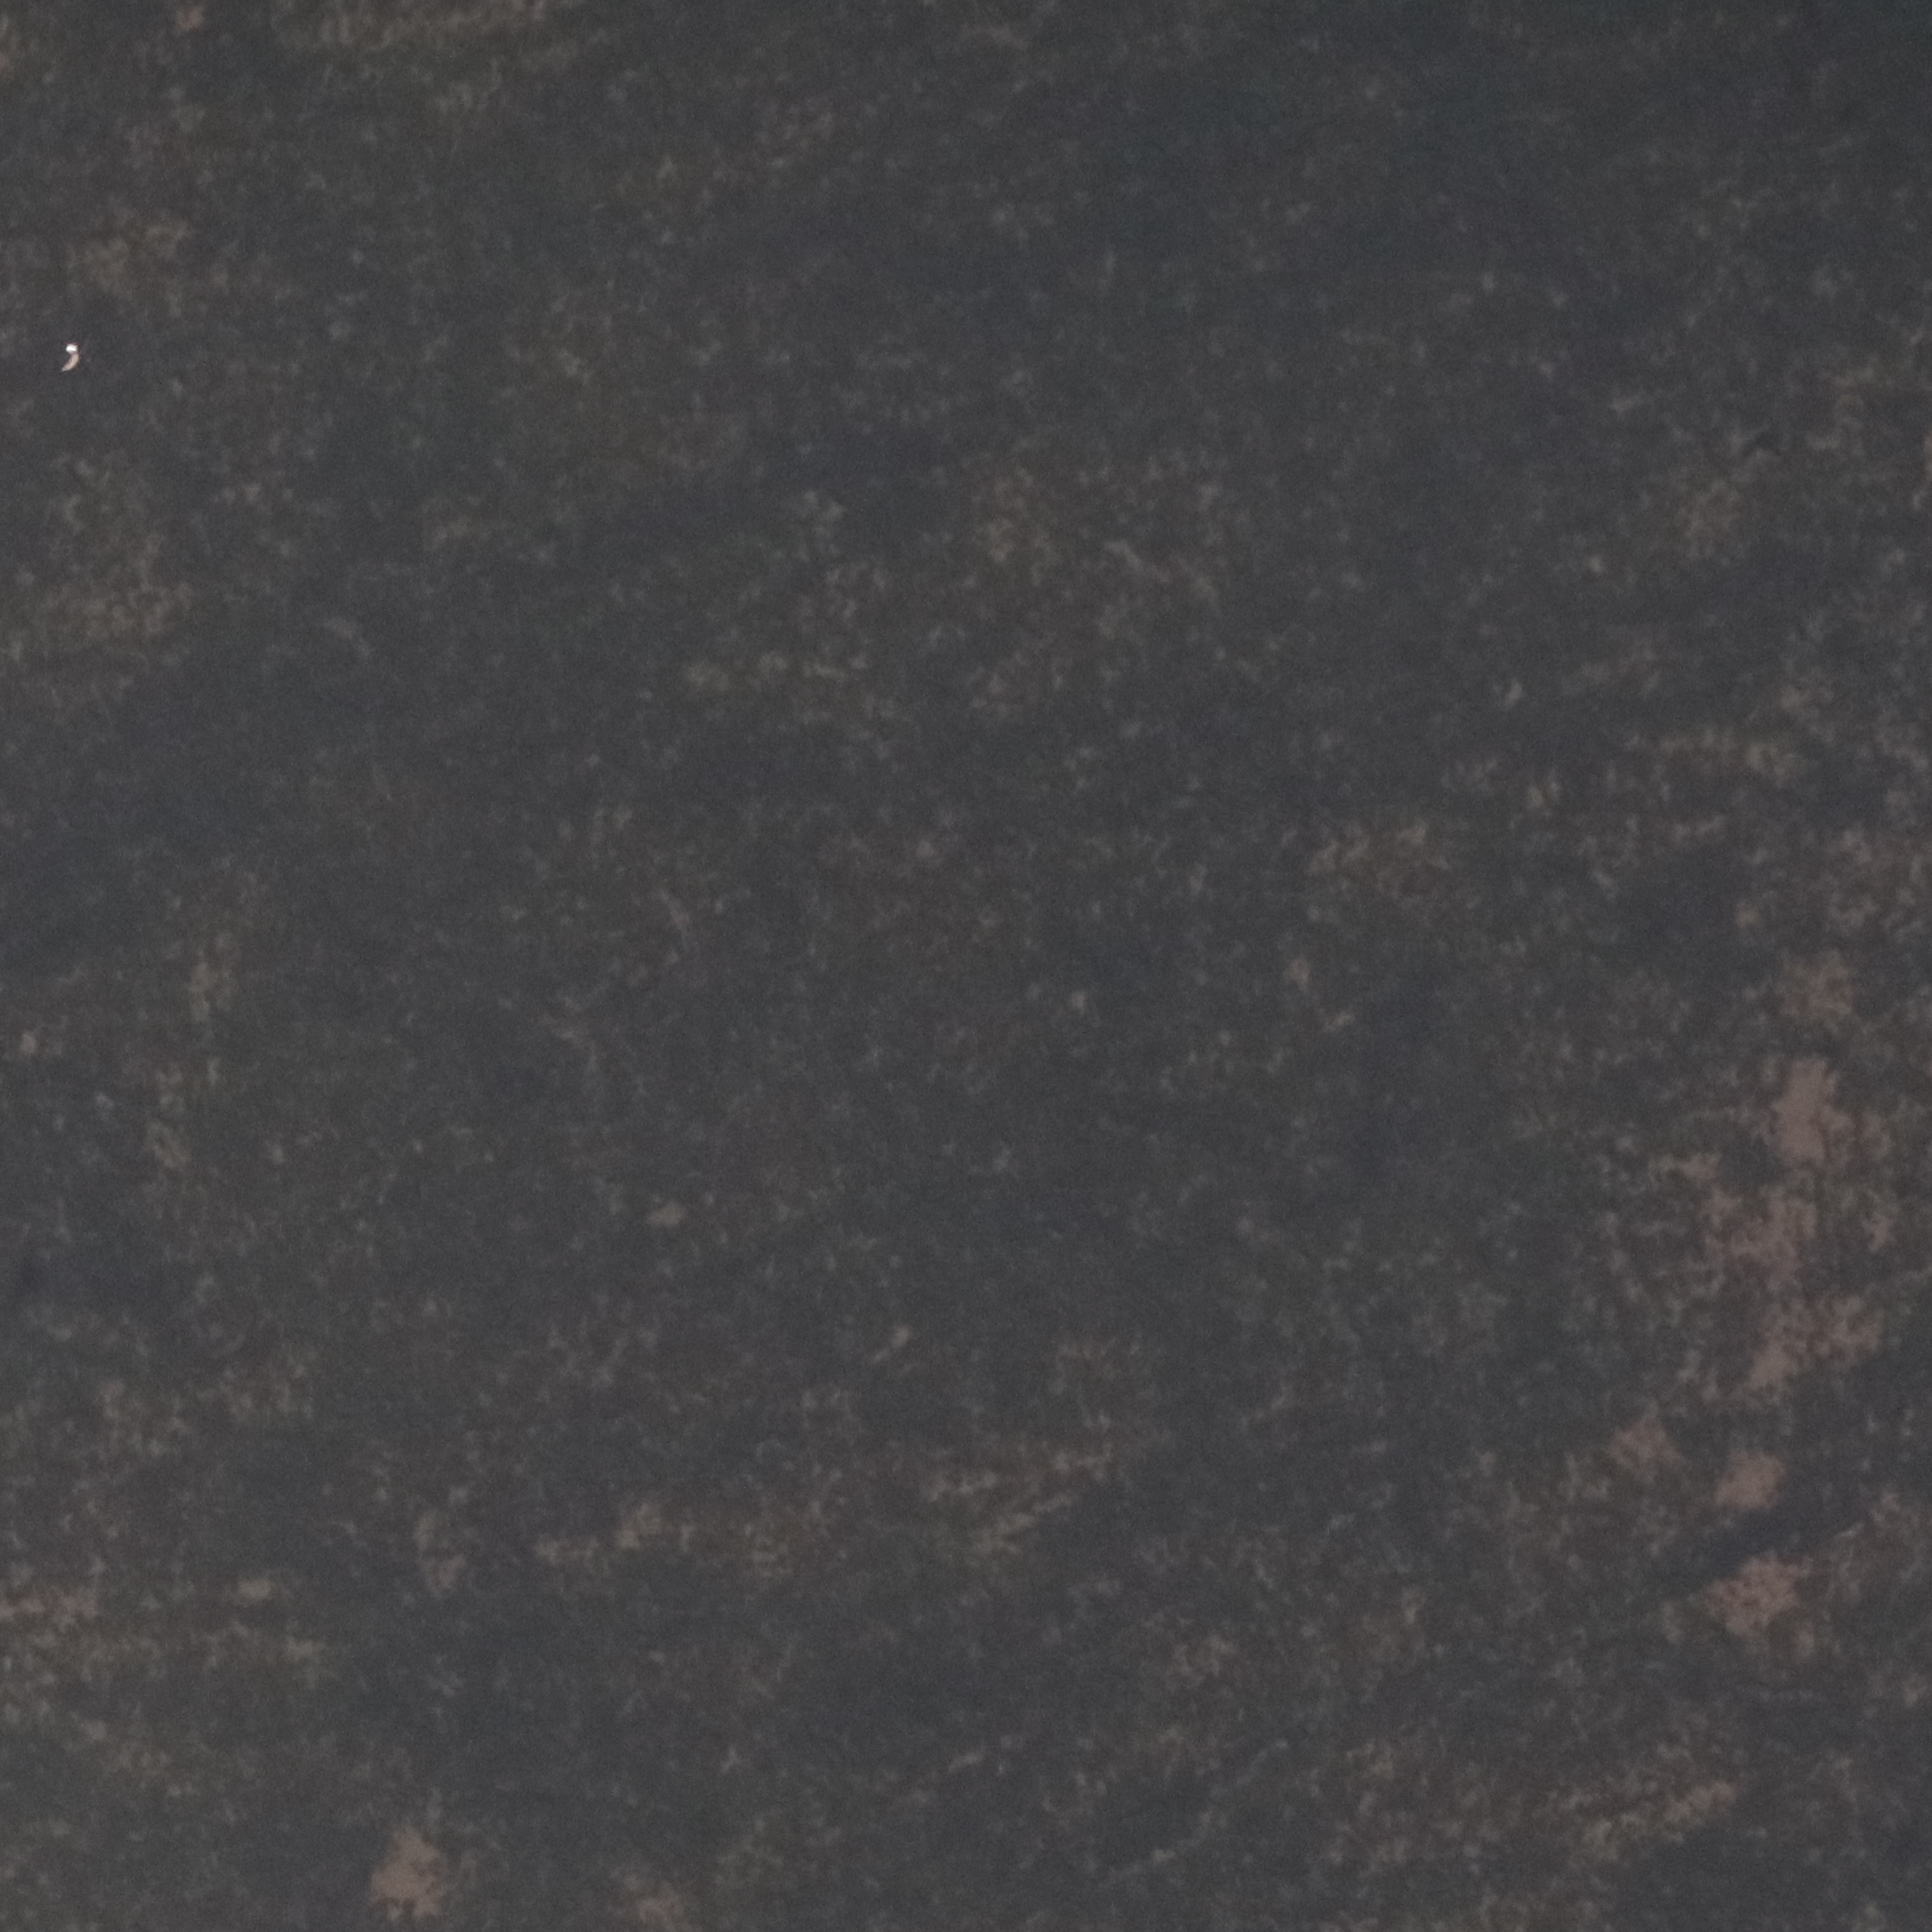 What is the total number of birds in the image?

1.